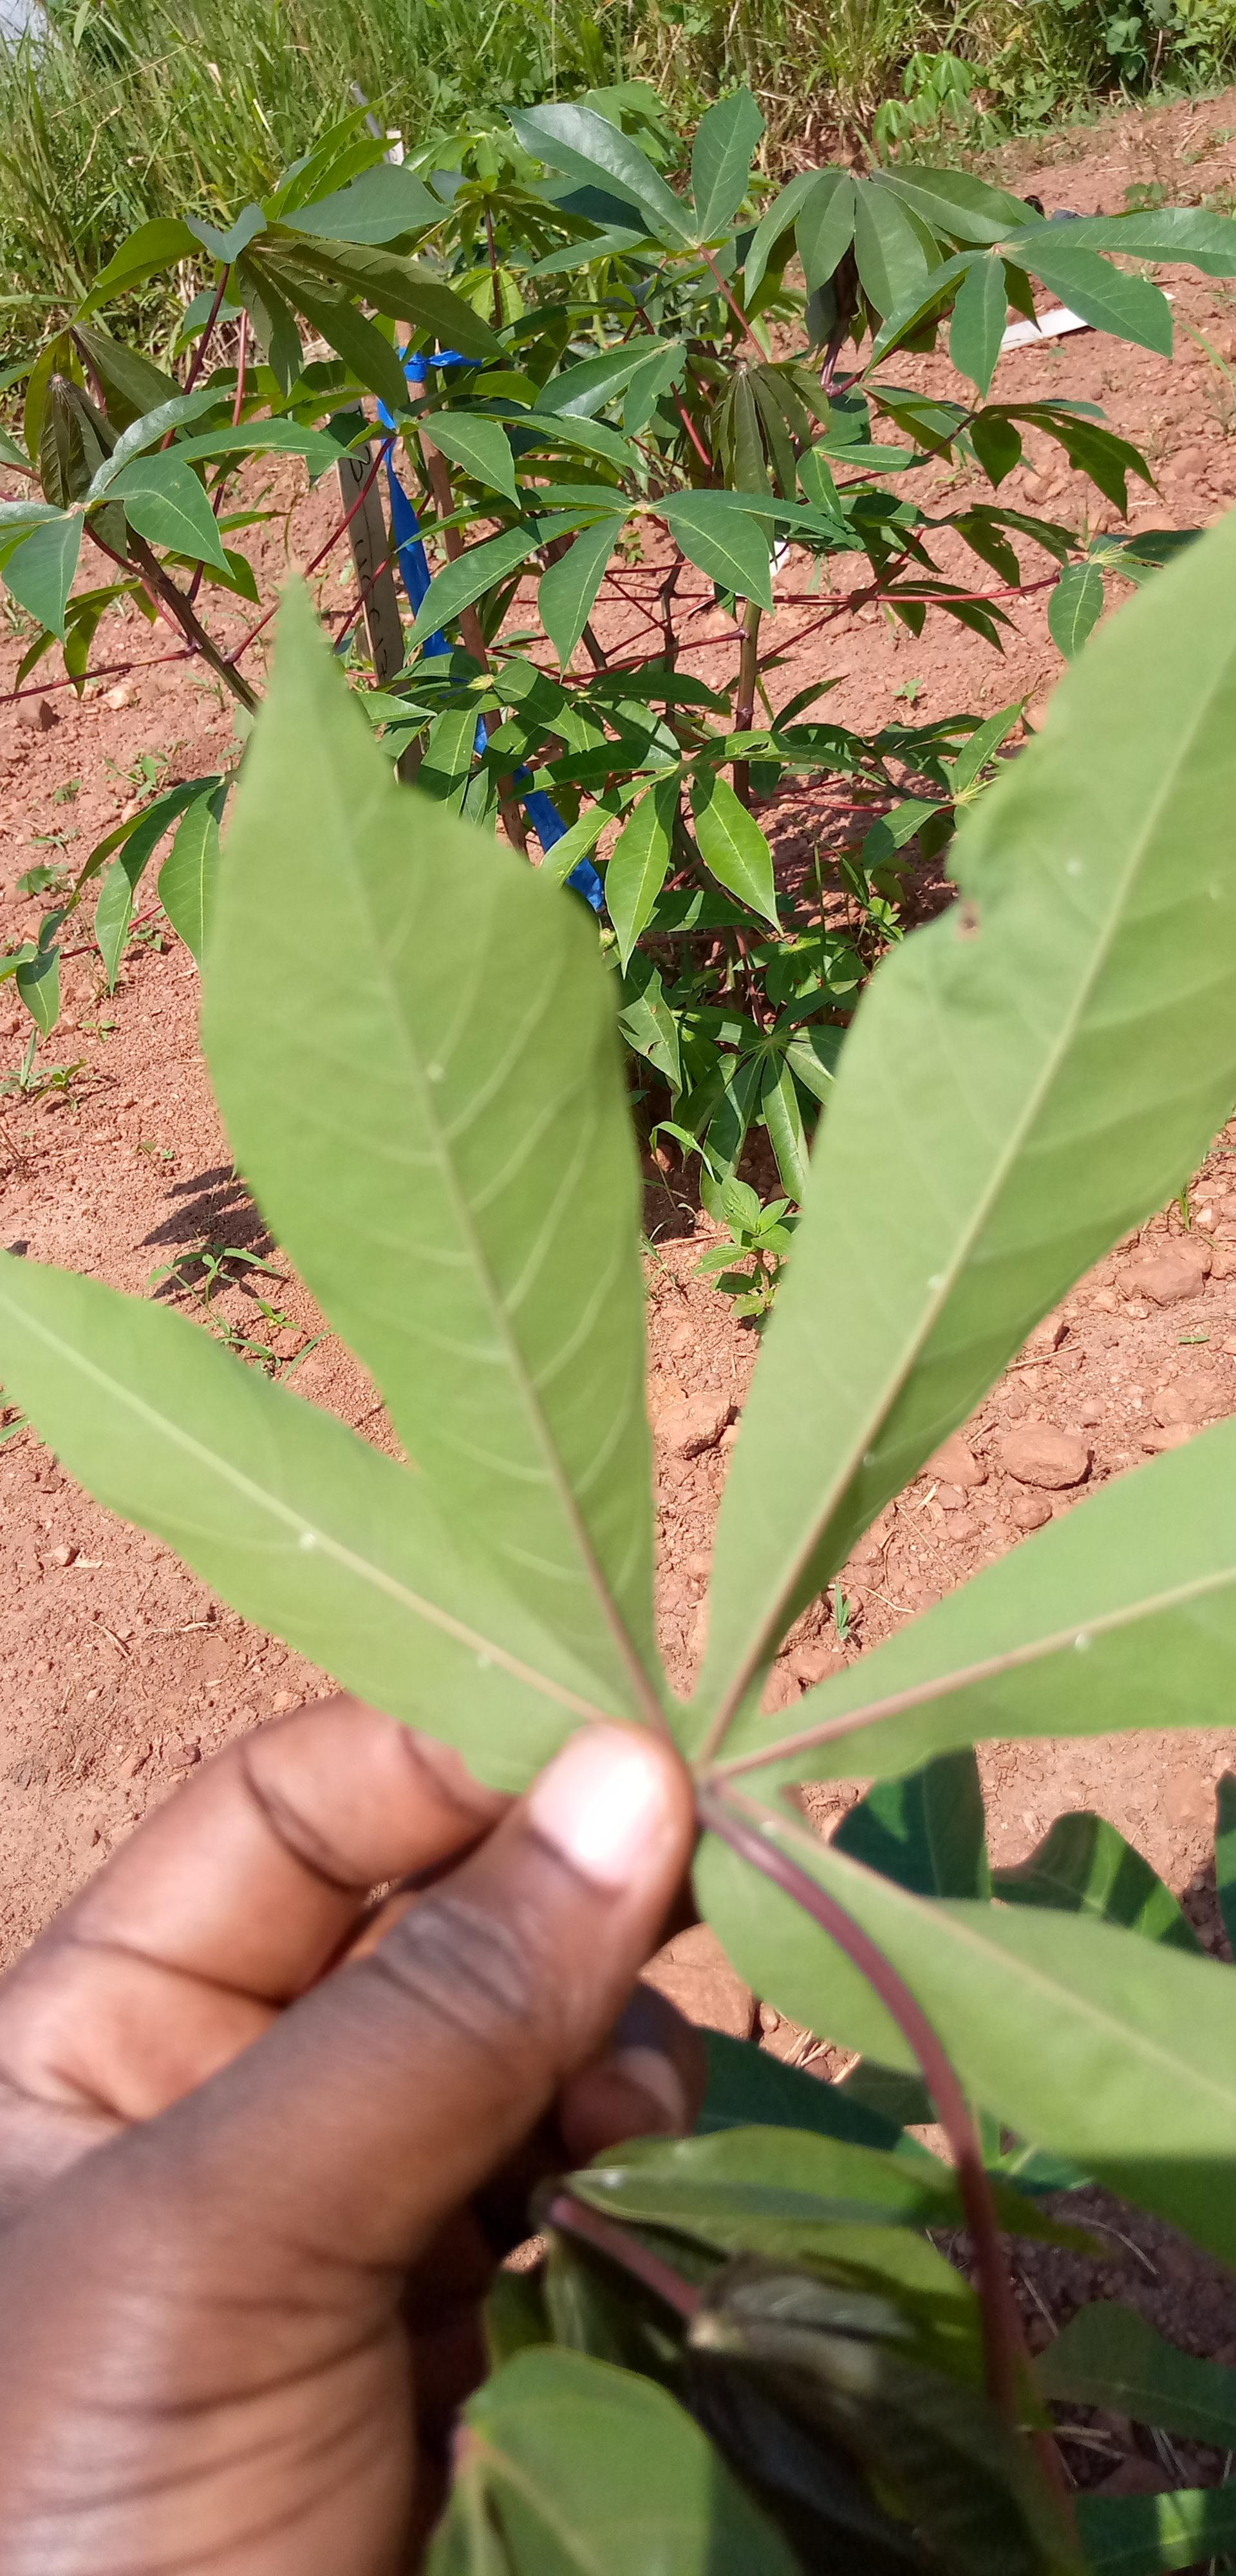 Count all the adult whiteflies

8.